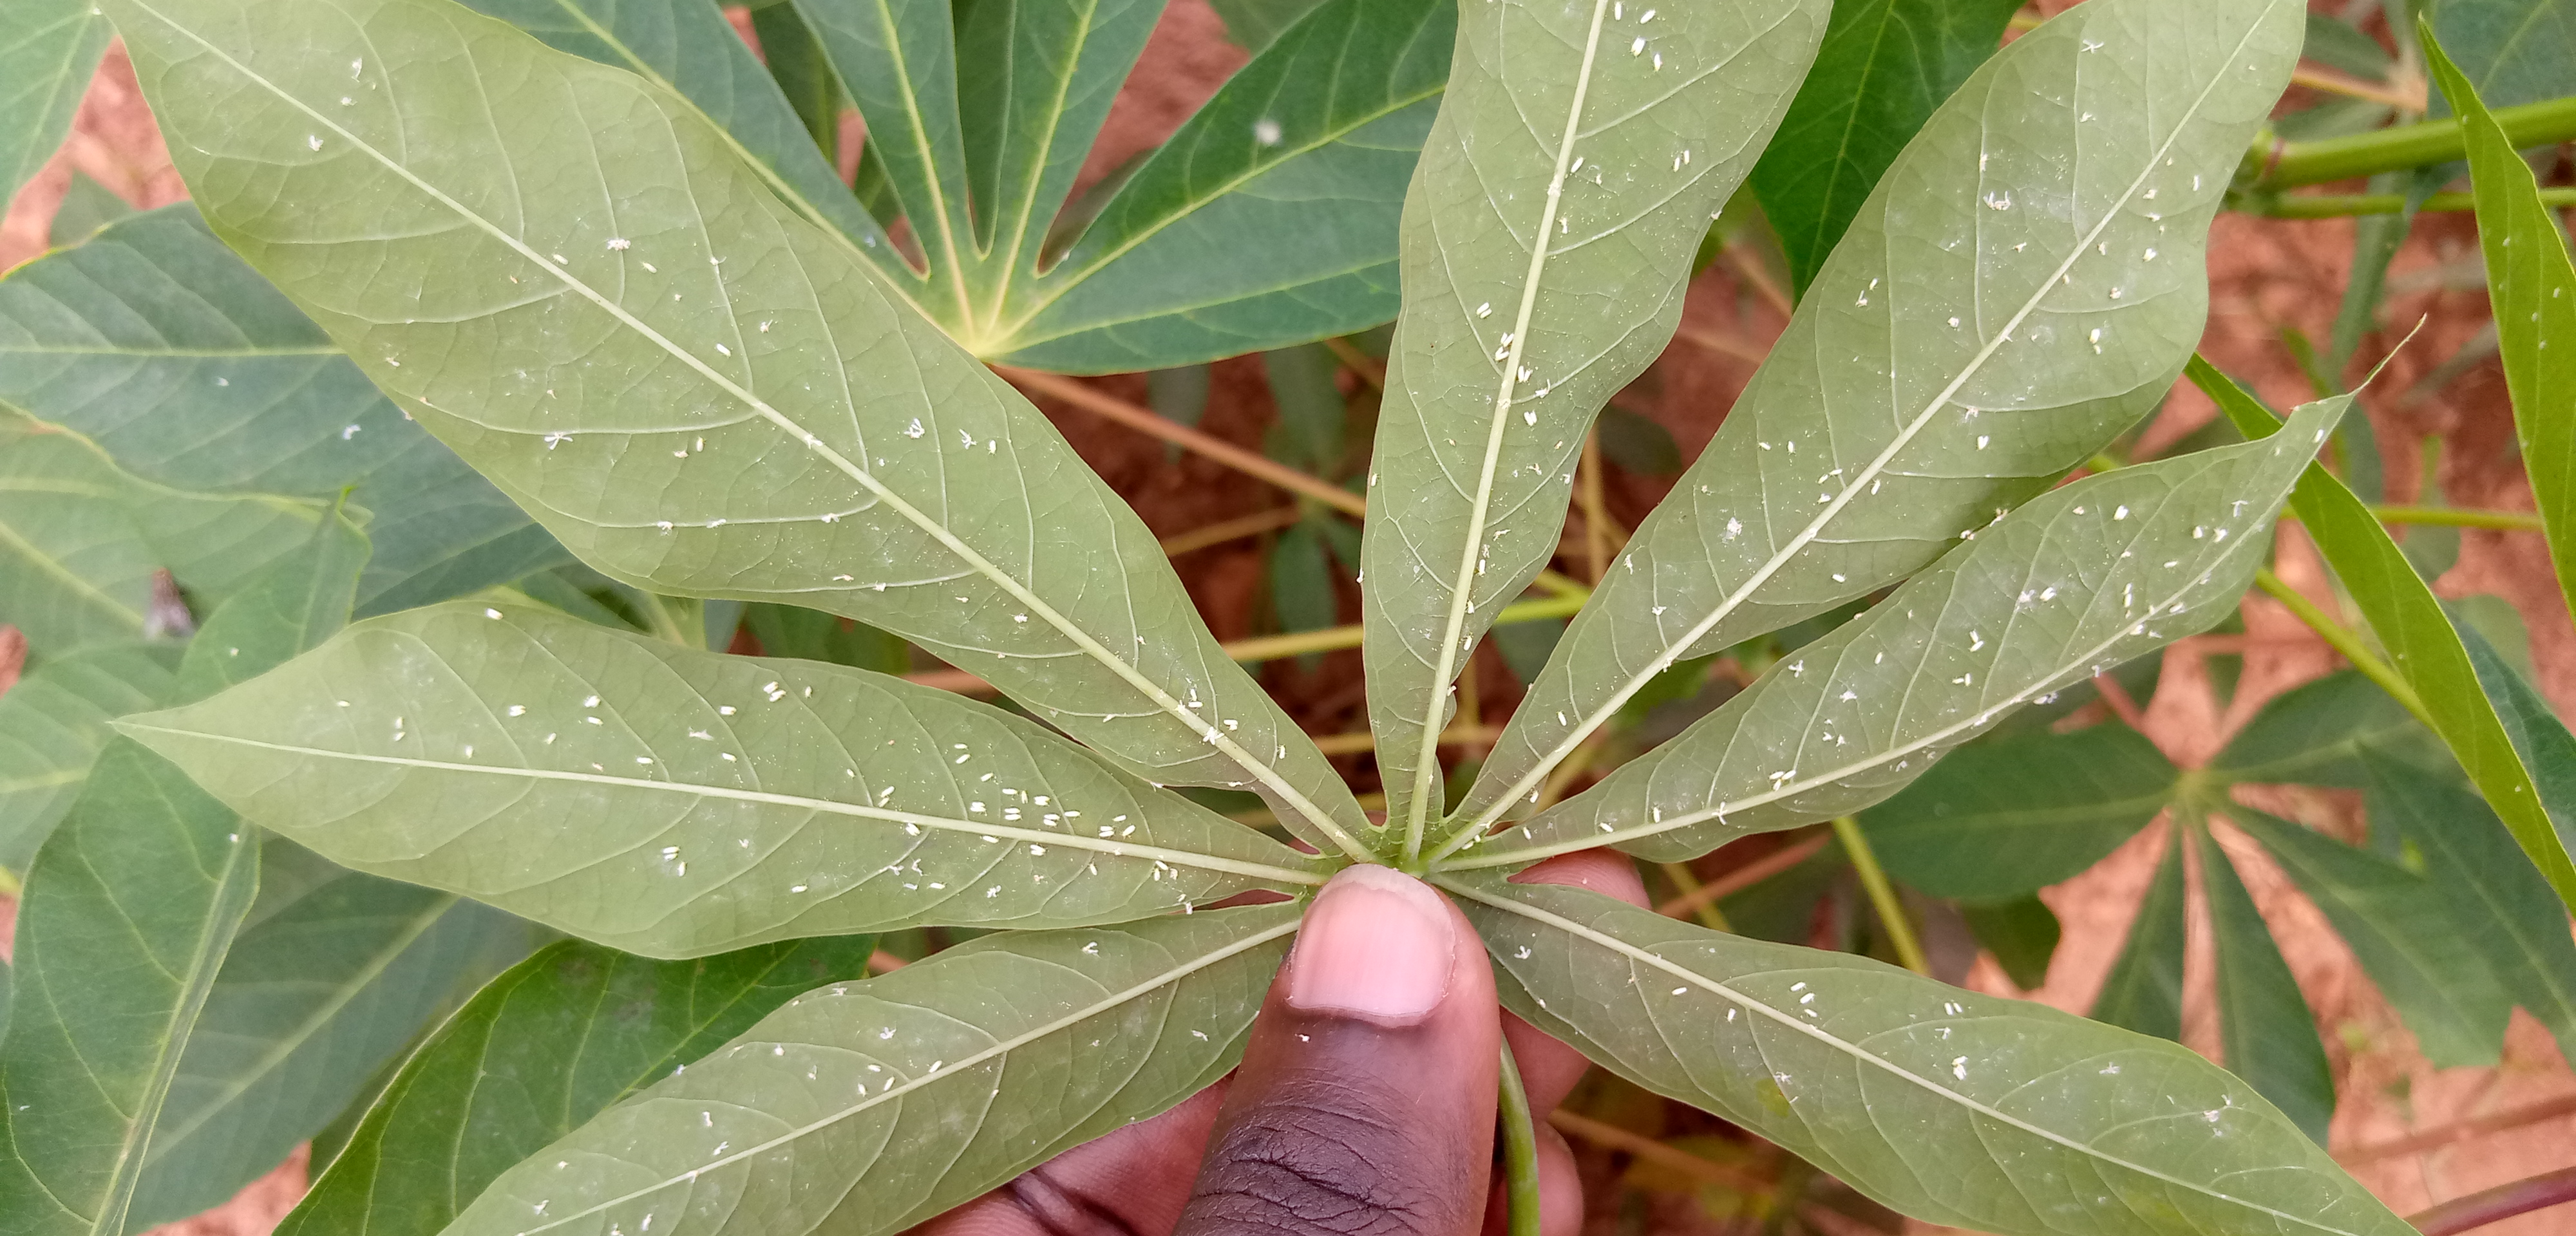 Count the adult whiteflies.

117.